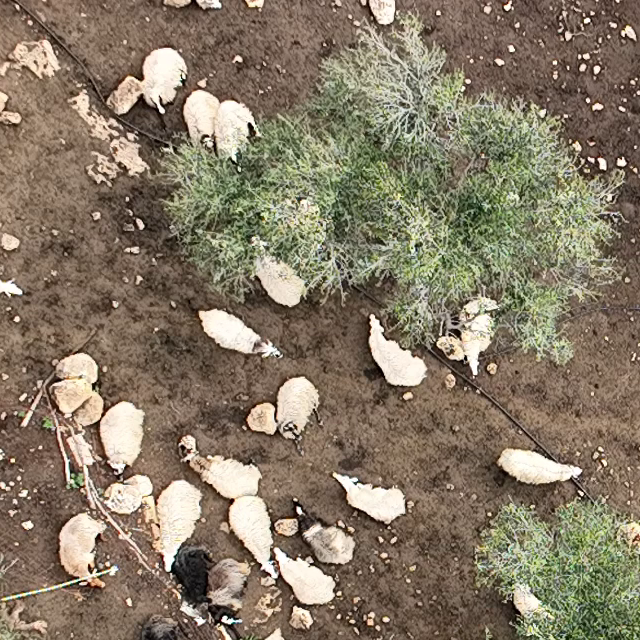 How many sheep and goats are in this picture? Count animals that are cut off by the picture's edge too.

24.